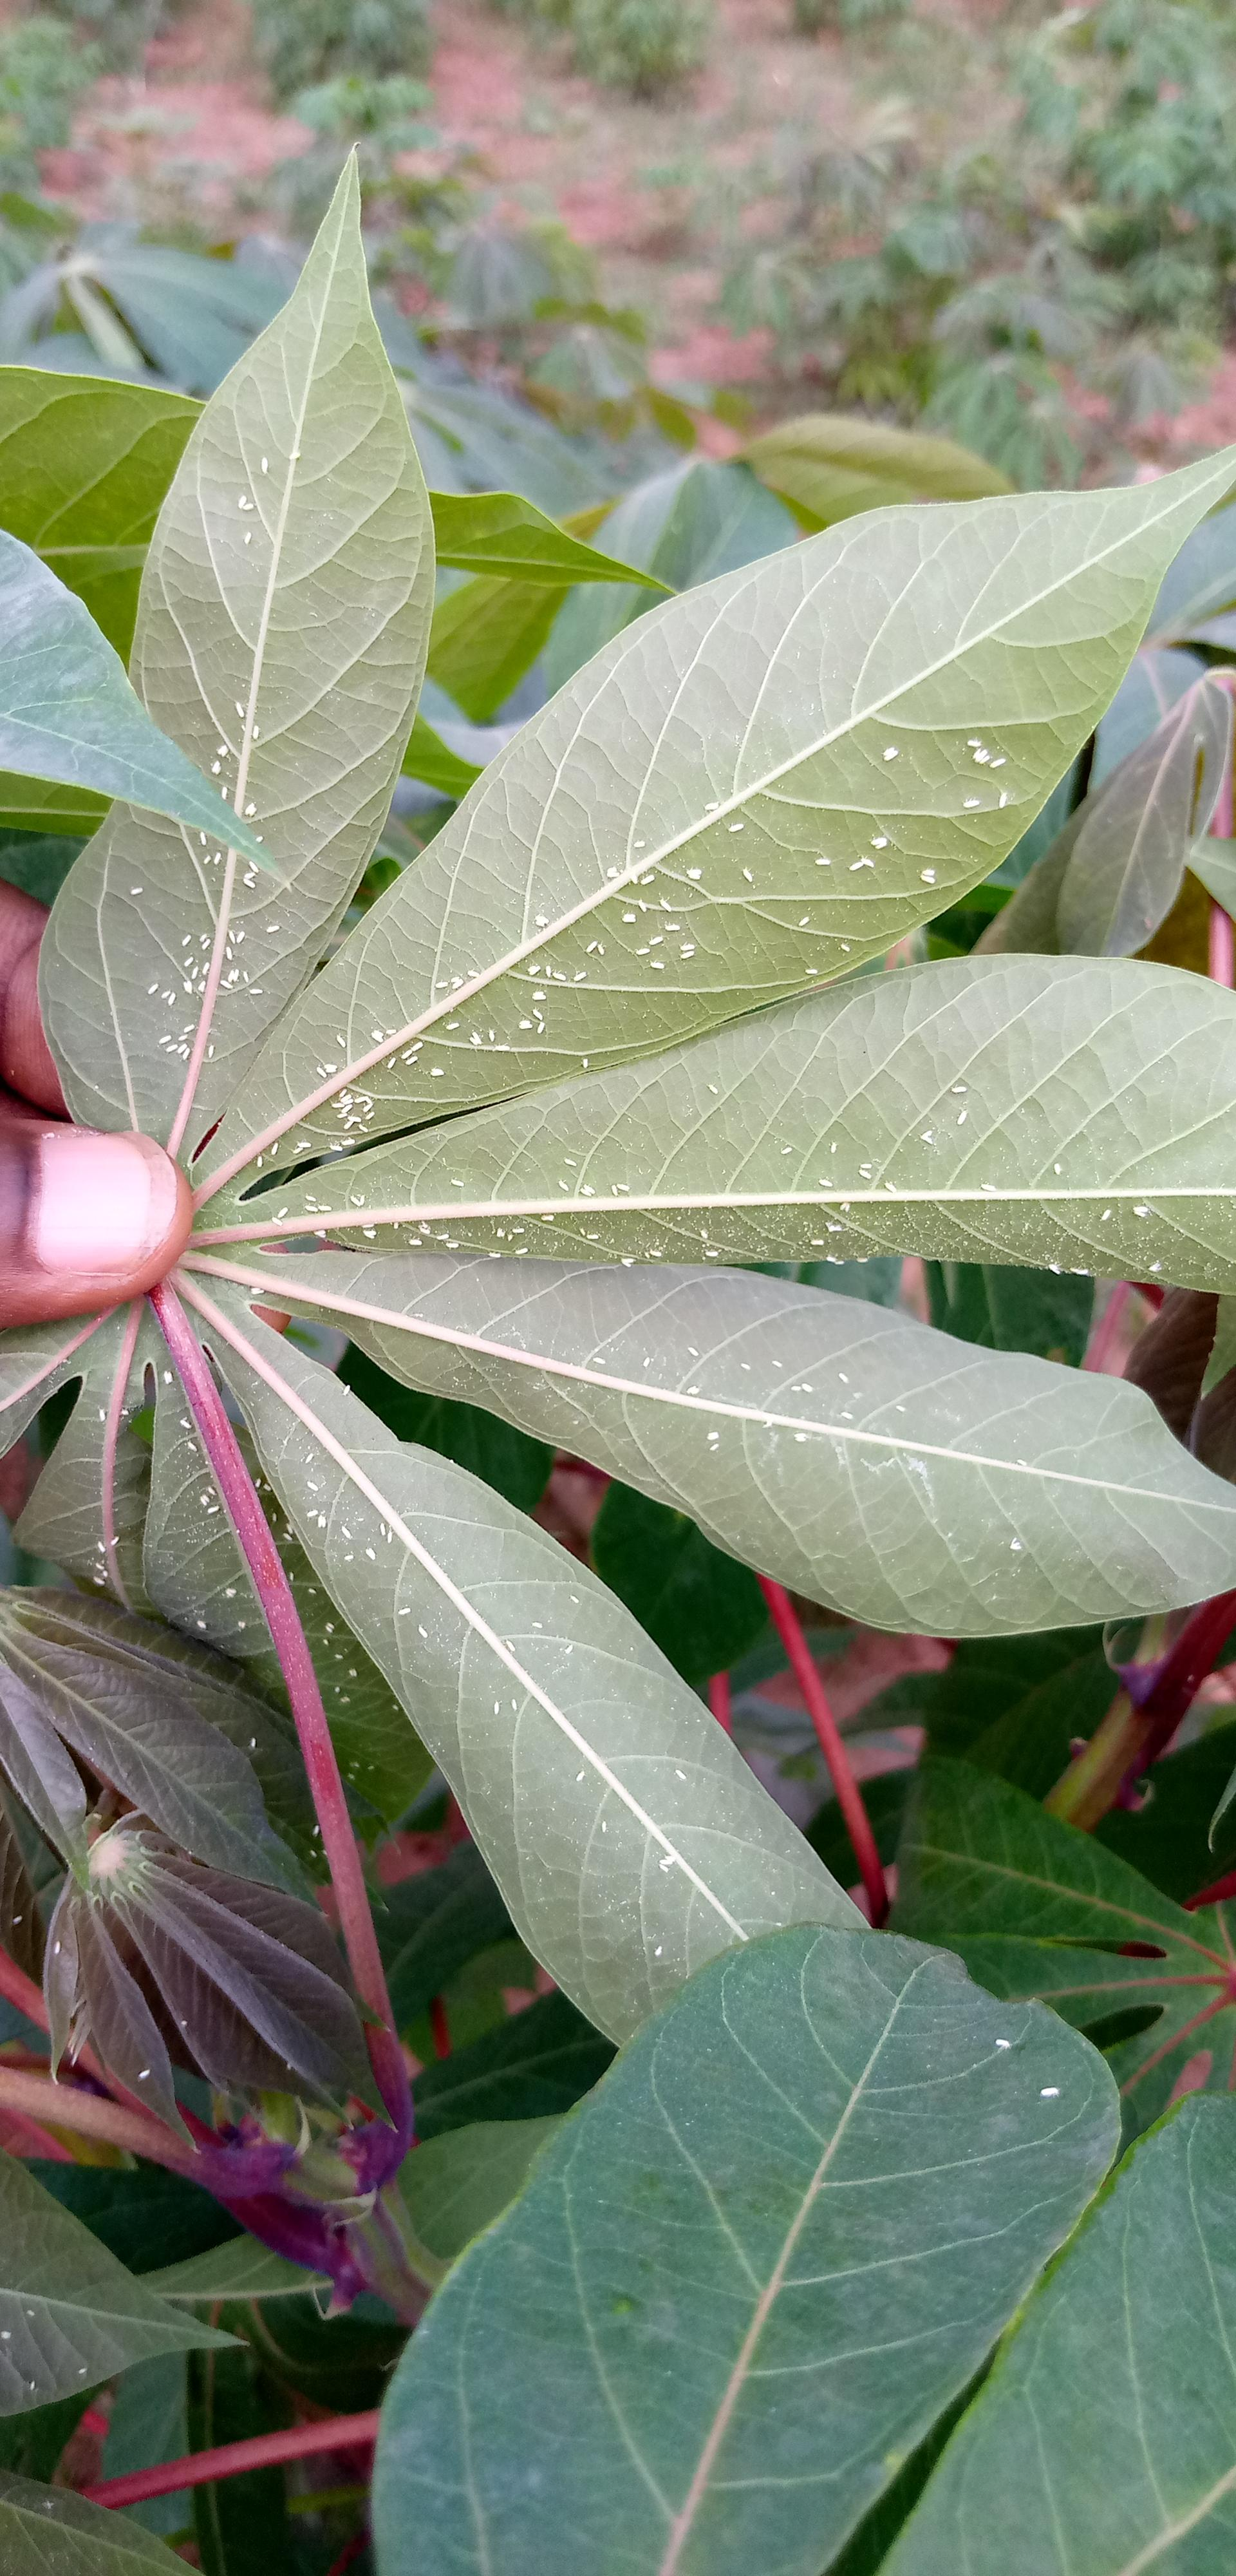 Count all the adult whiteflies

299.